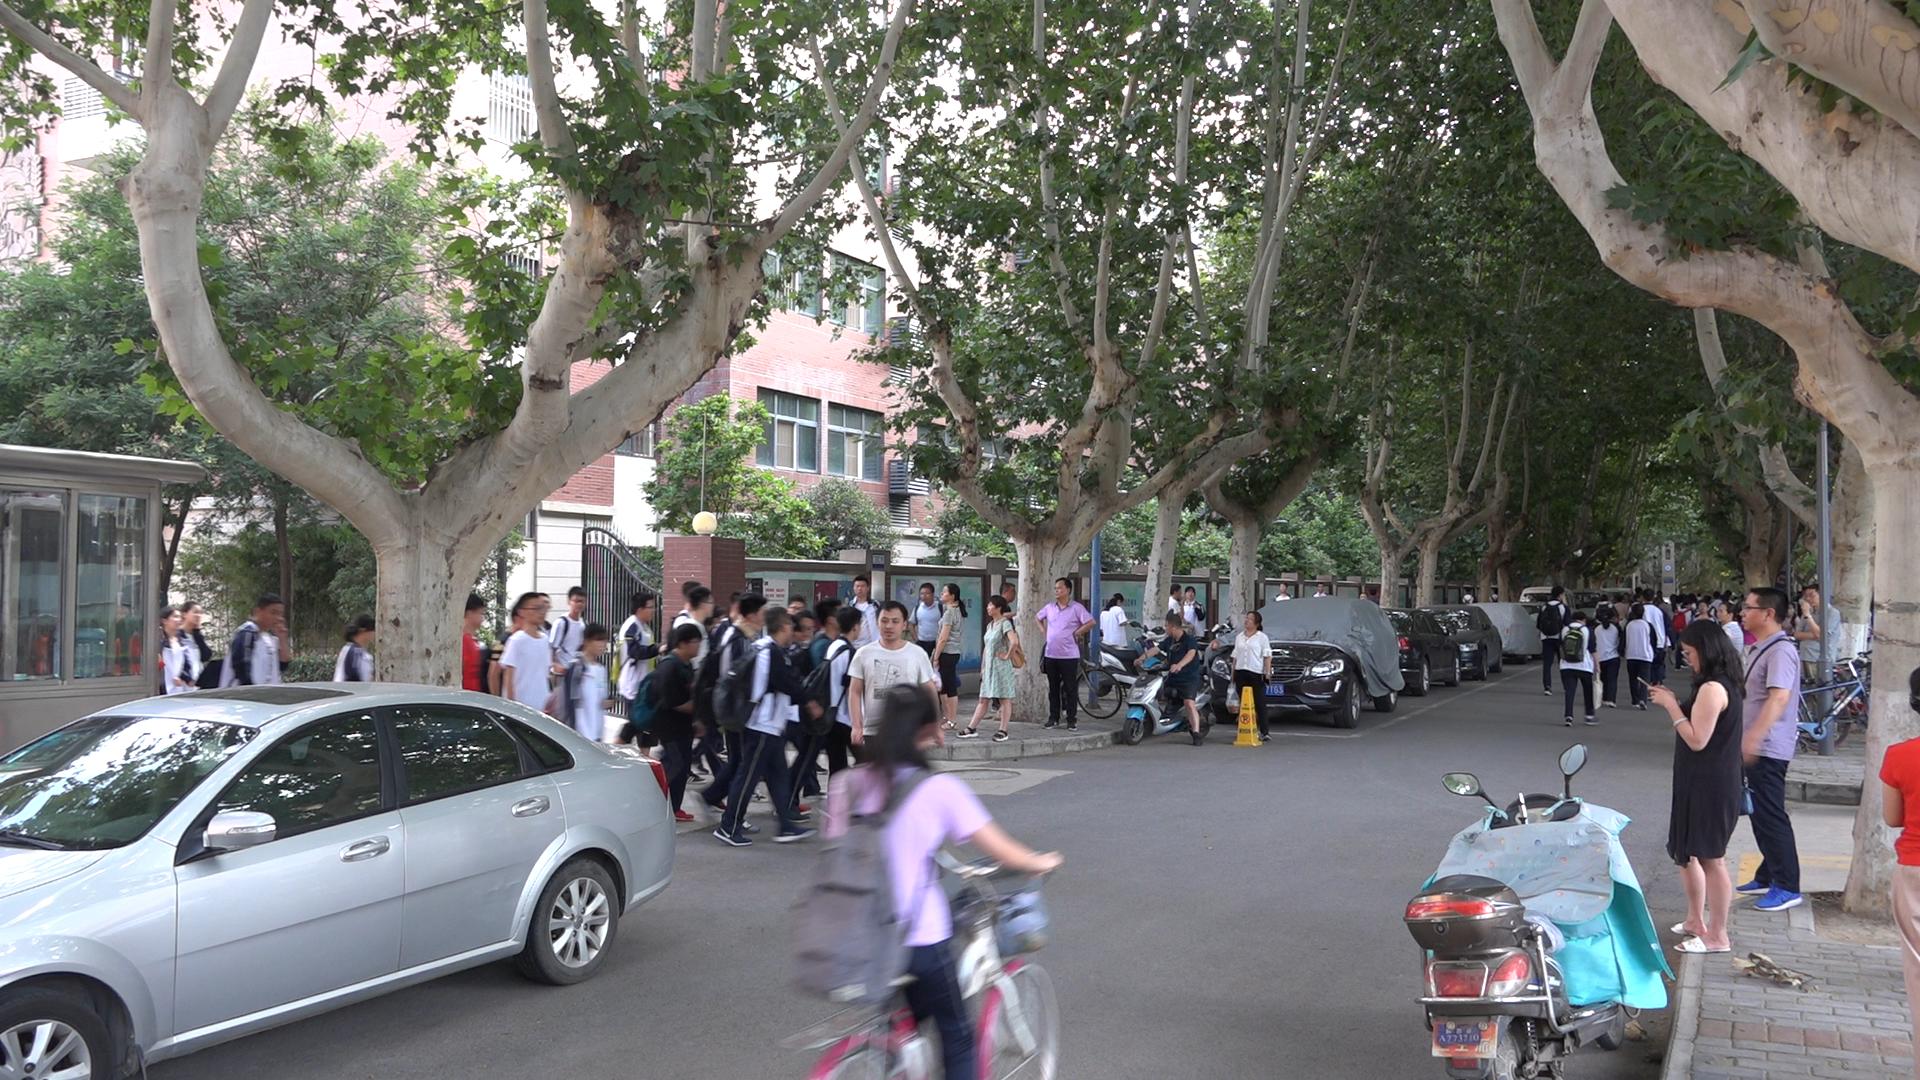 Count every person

68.